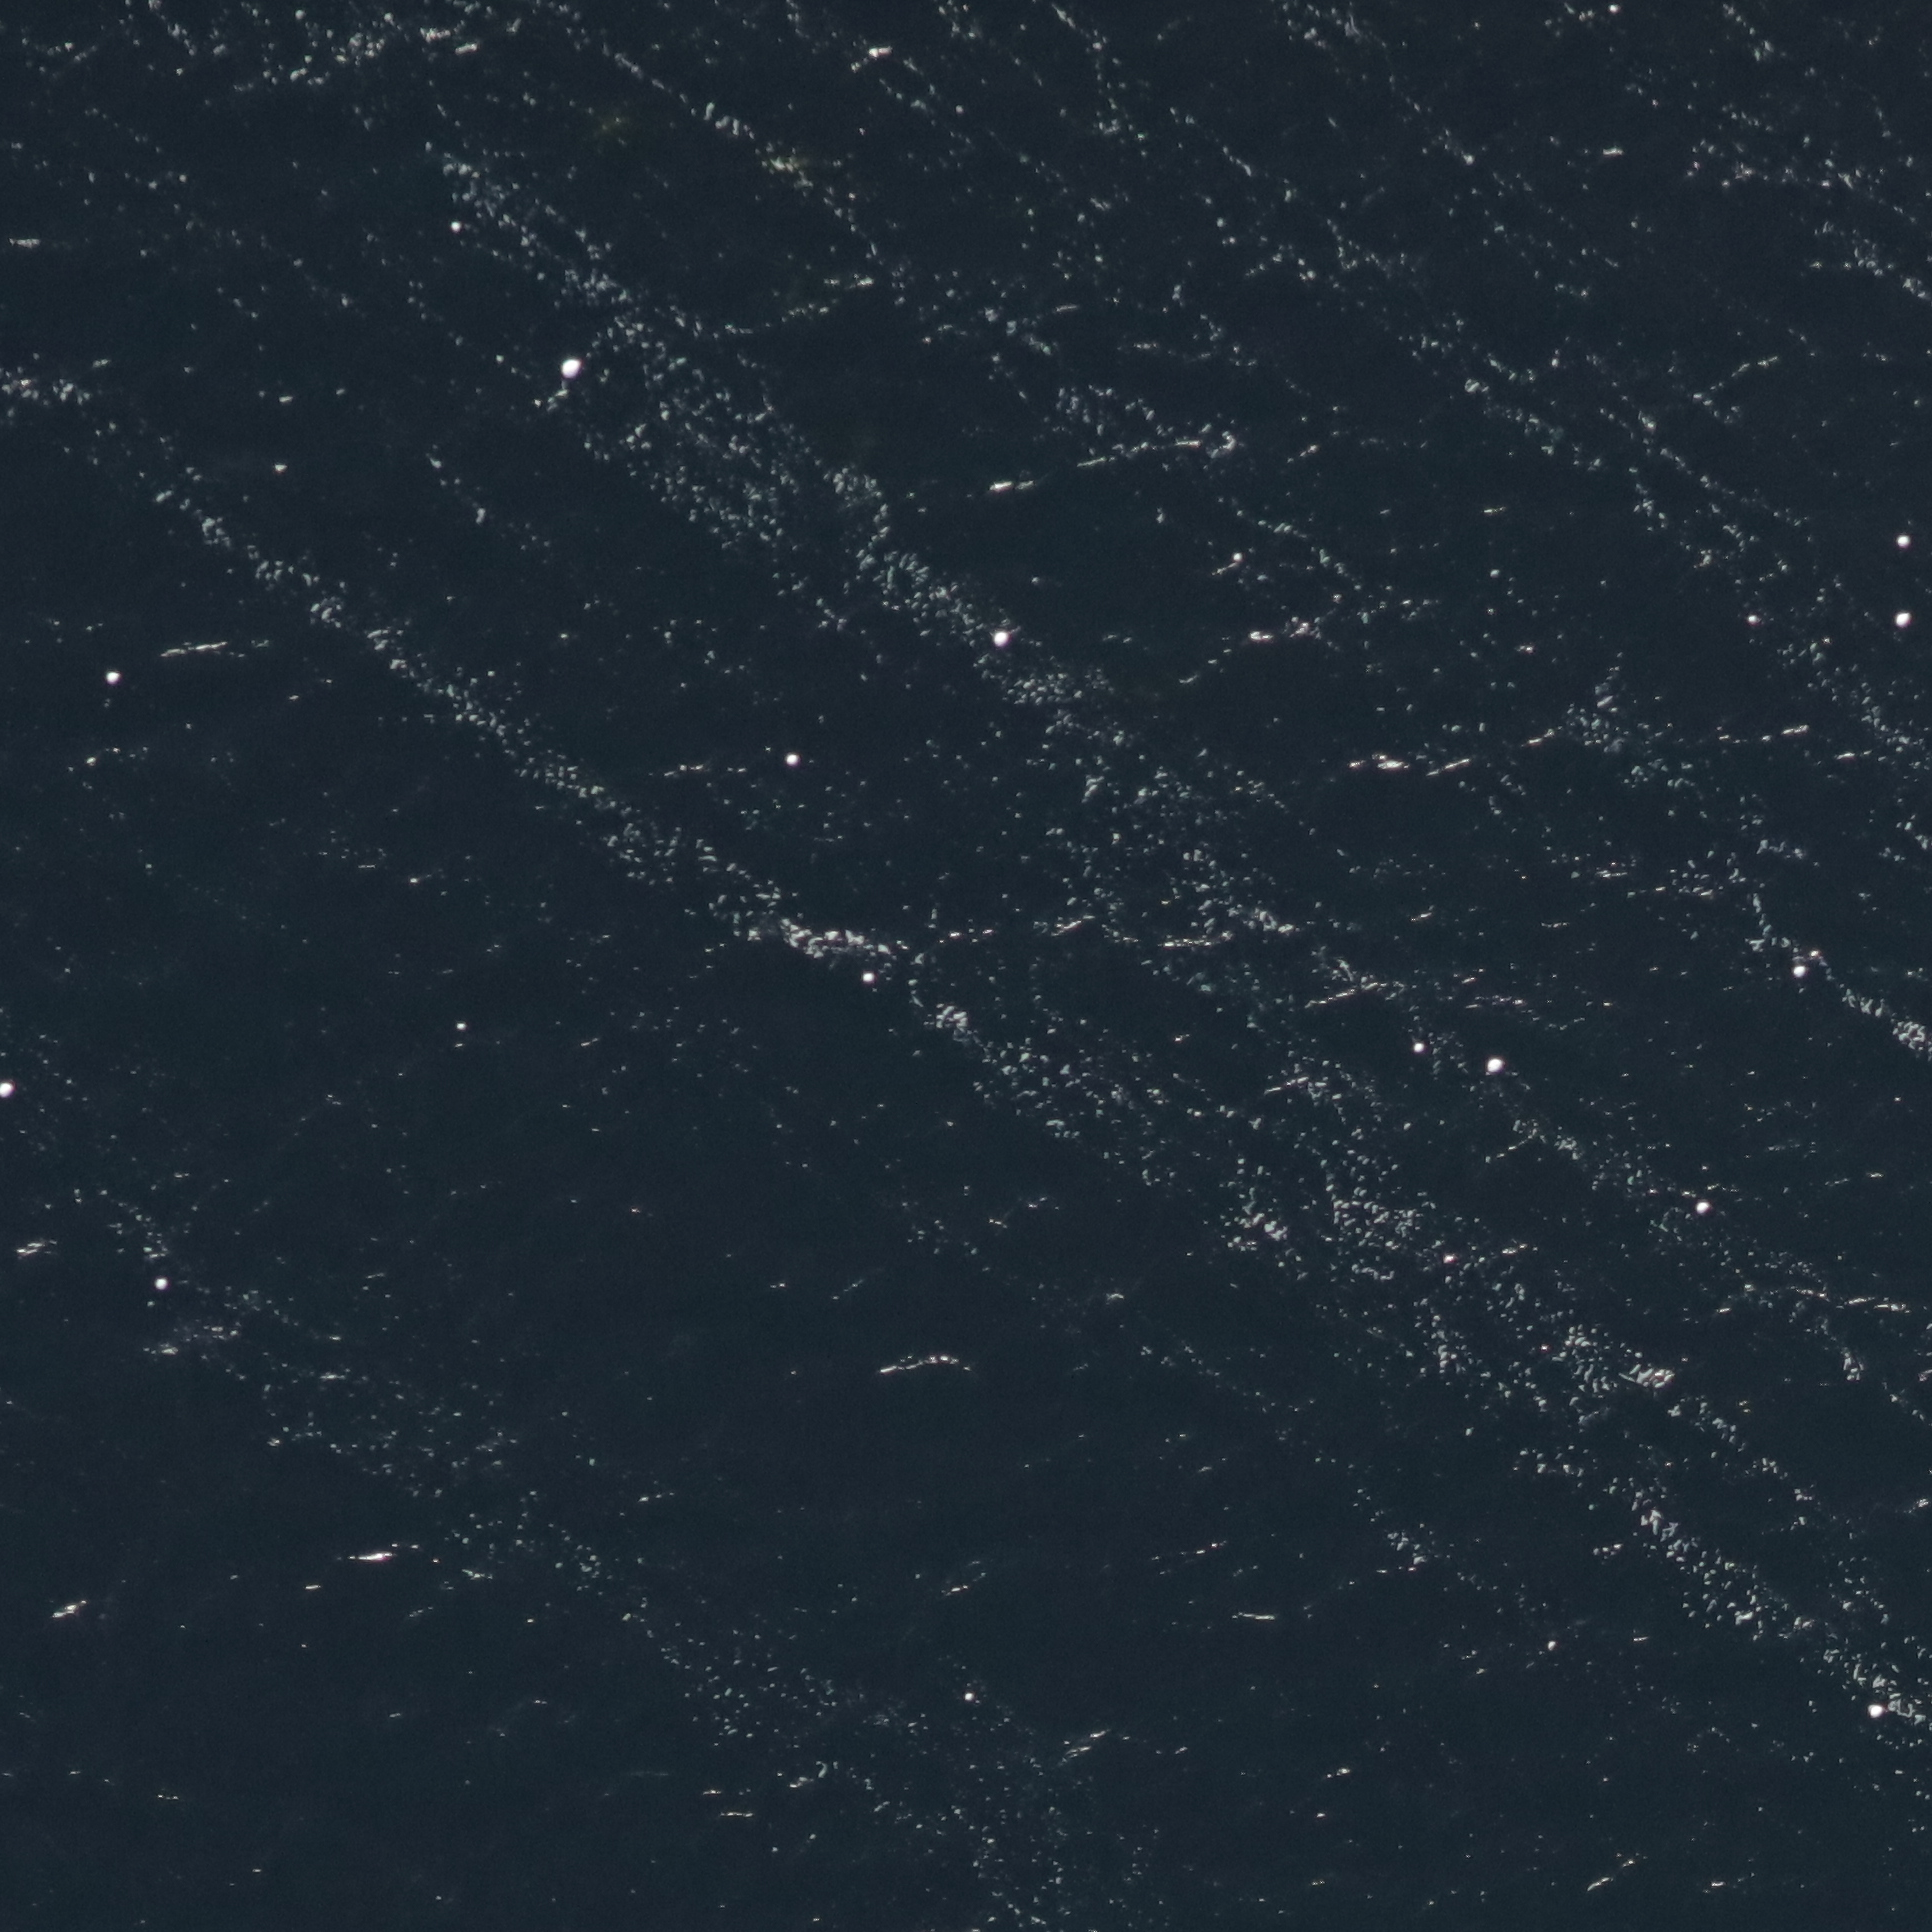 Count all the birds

0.